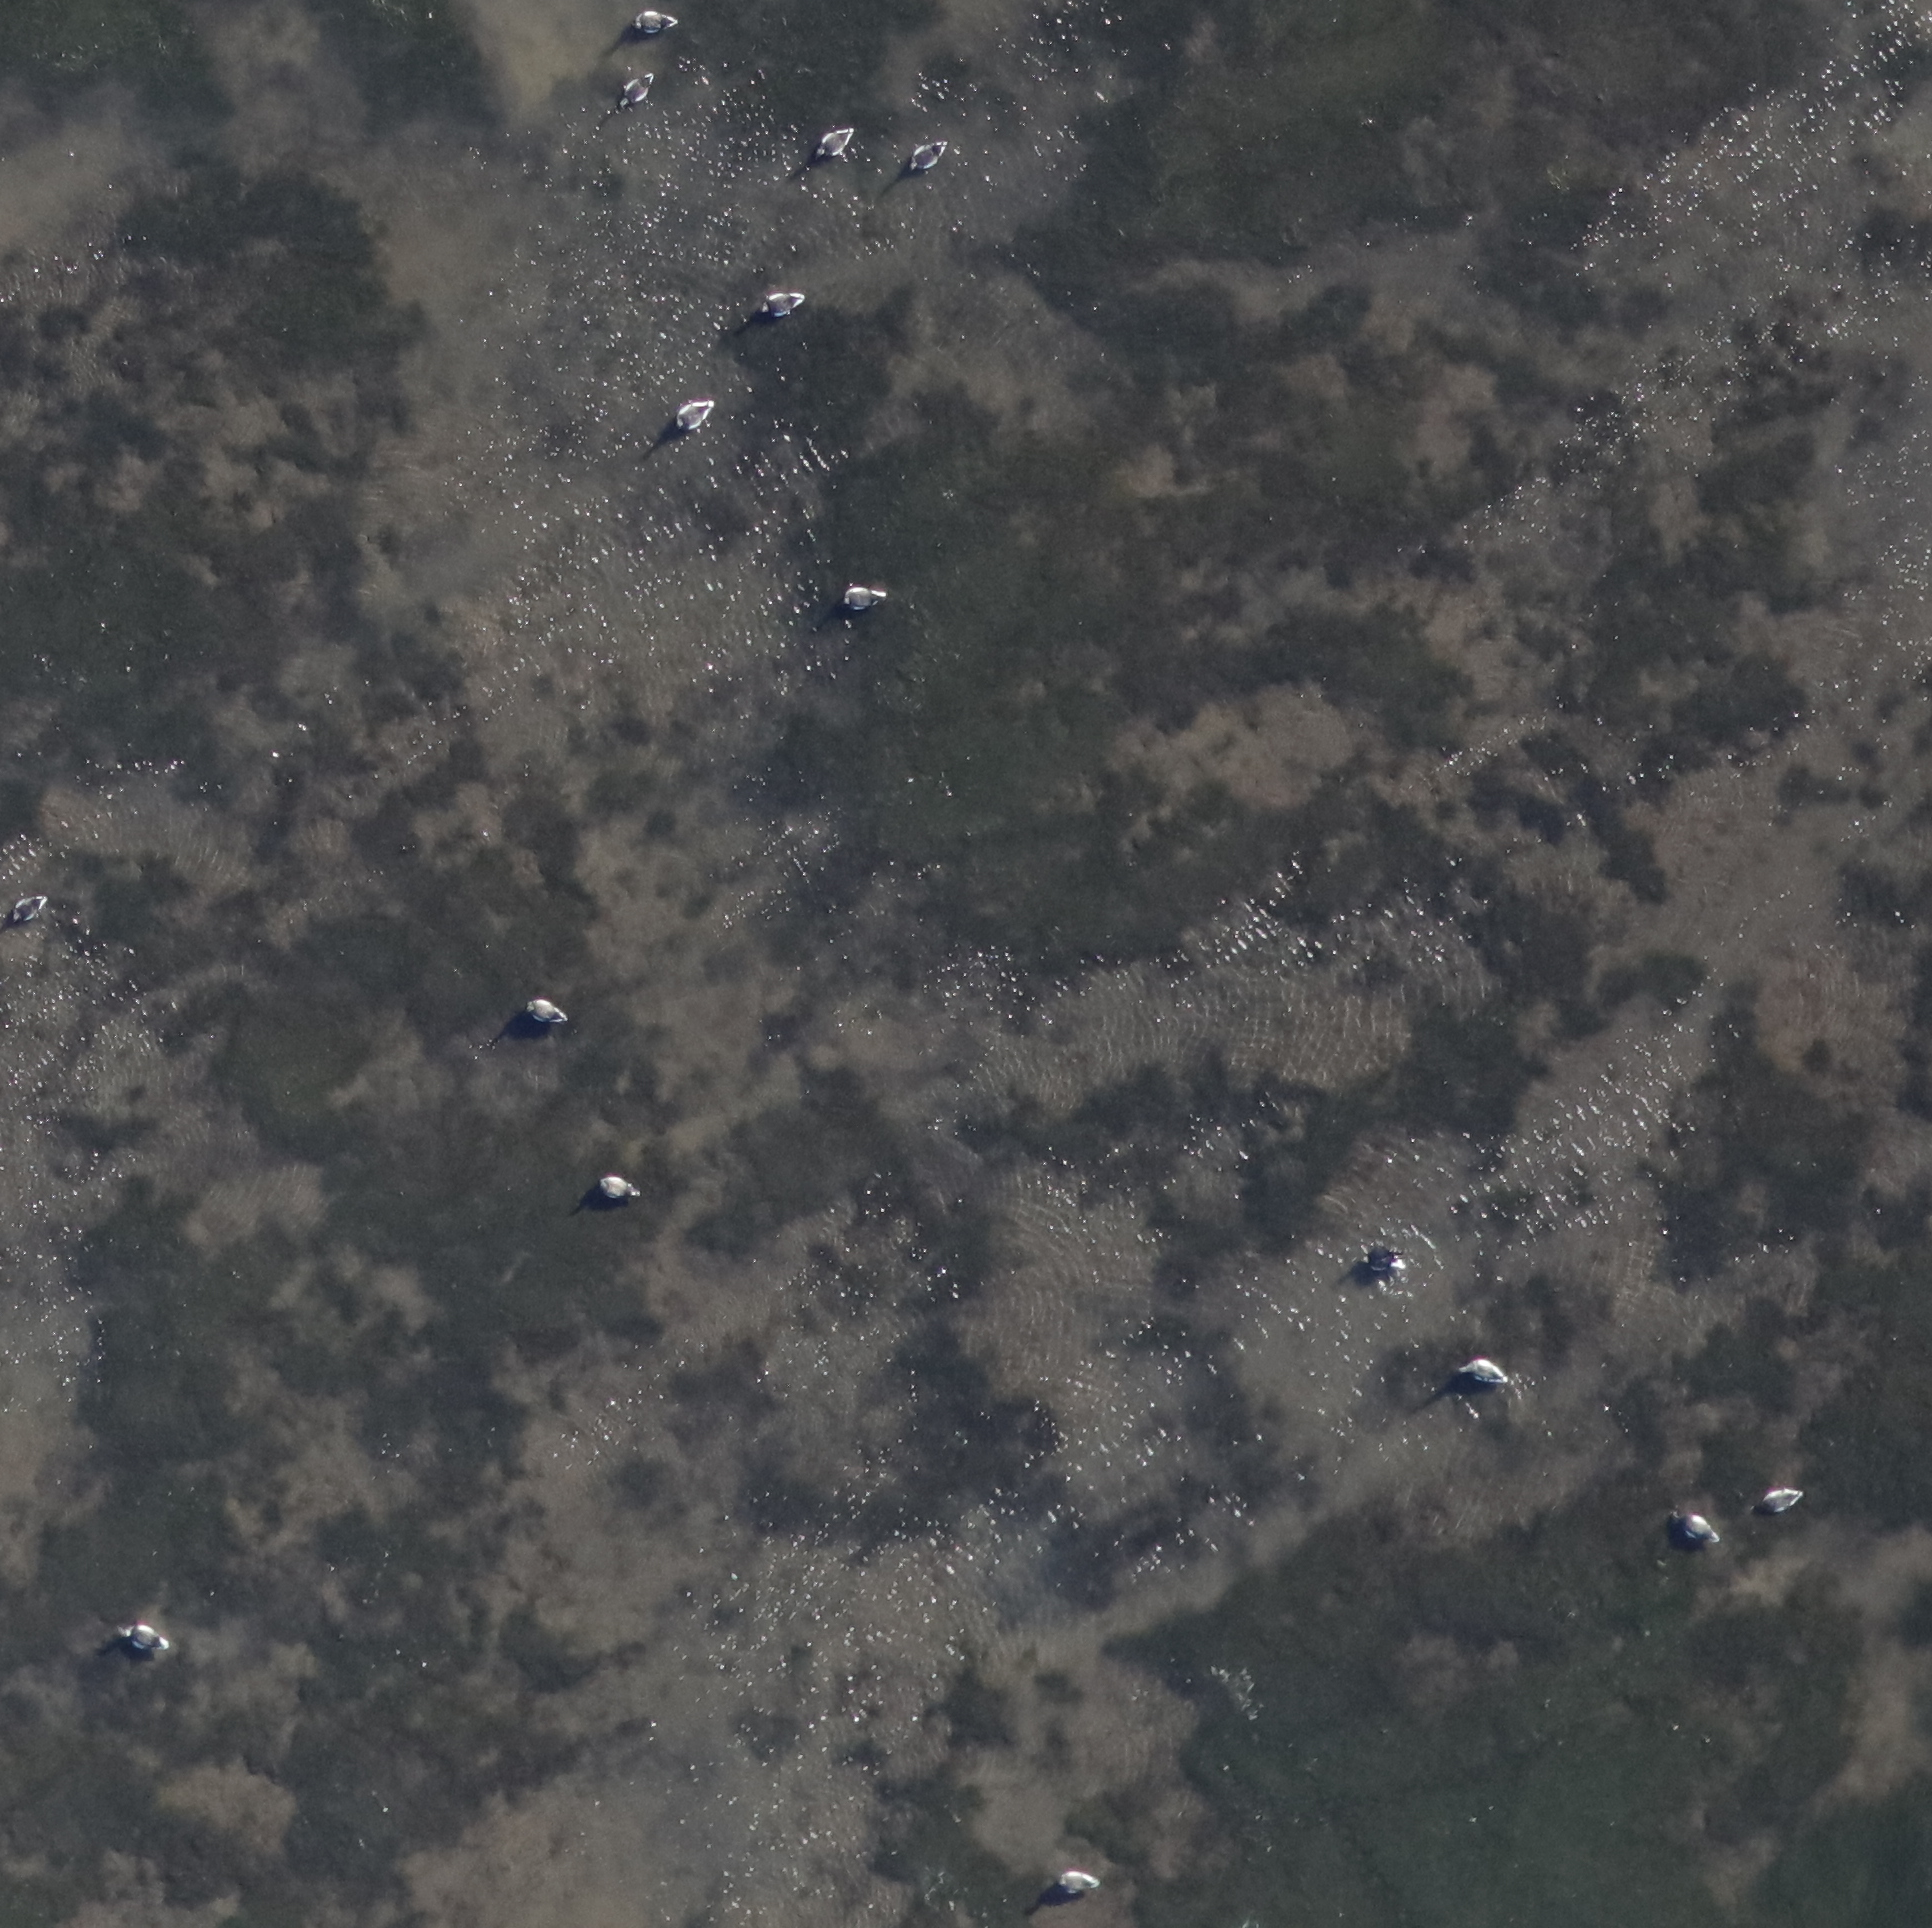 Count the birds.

16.